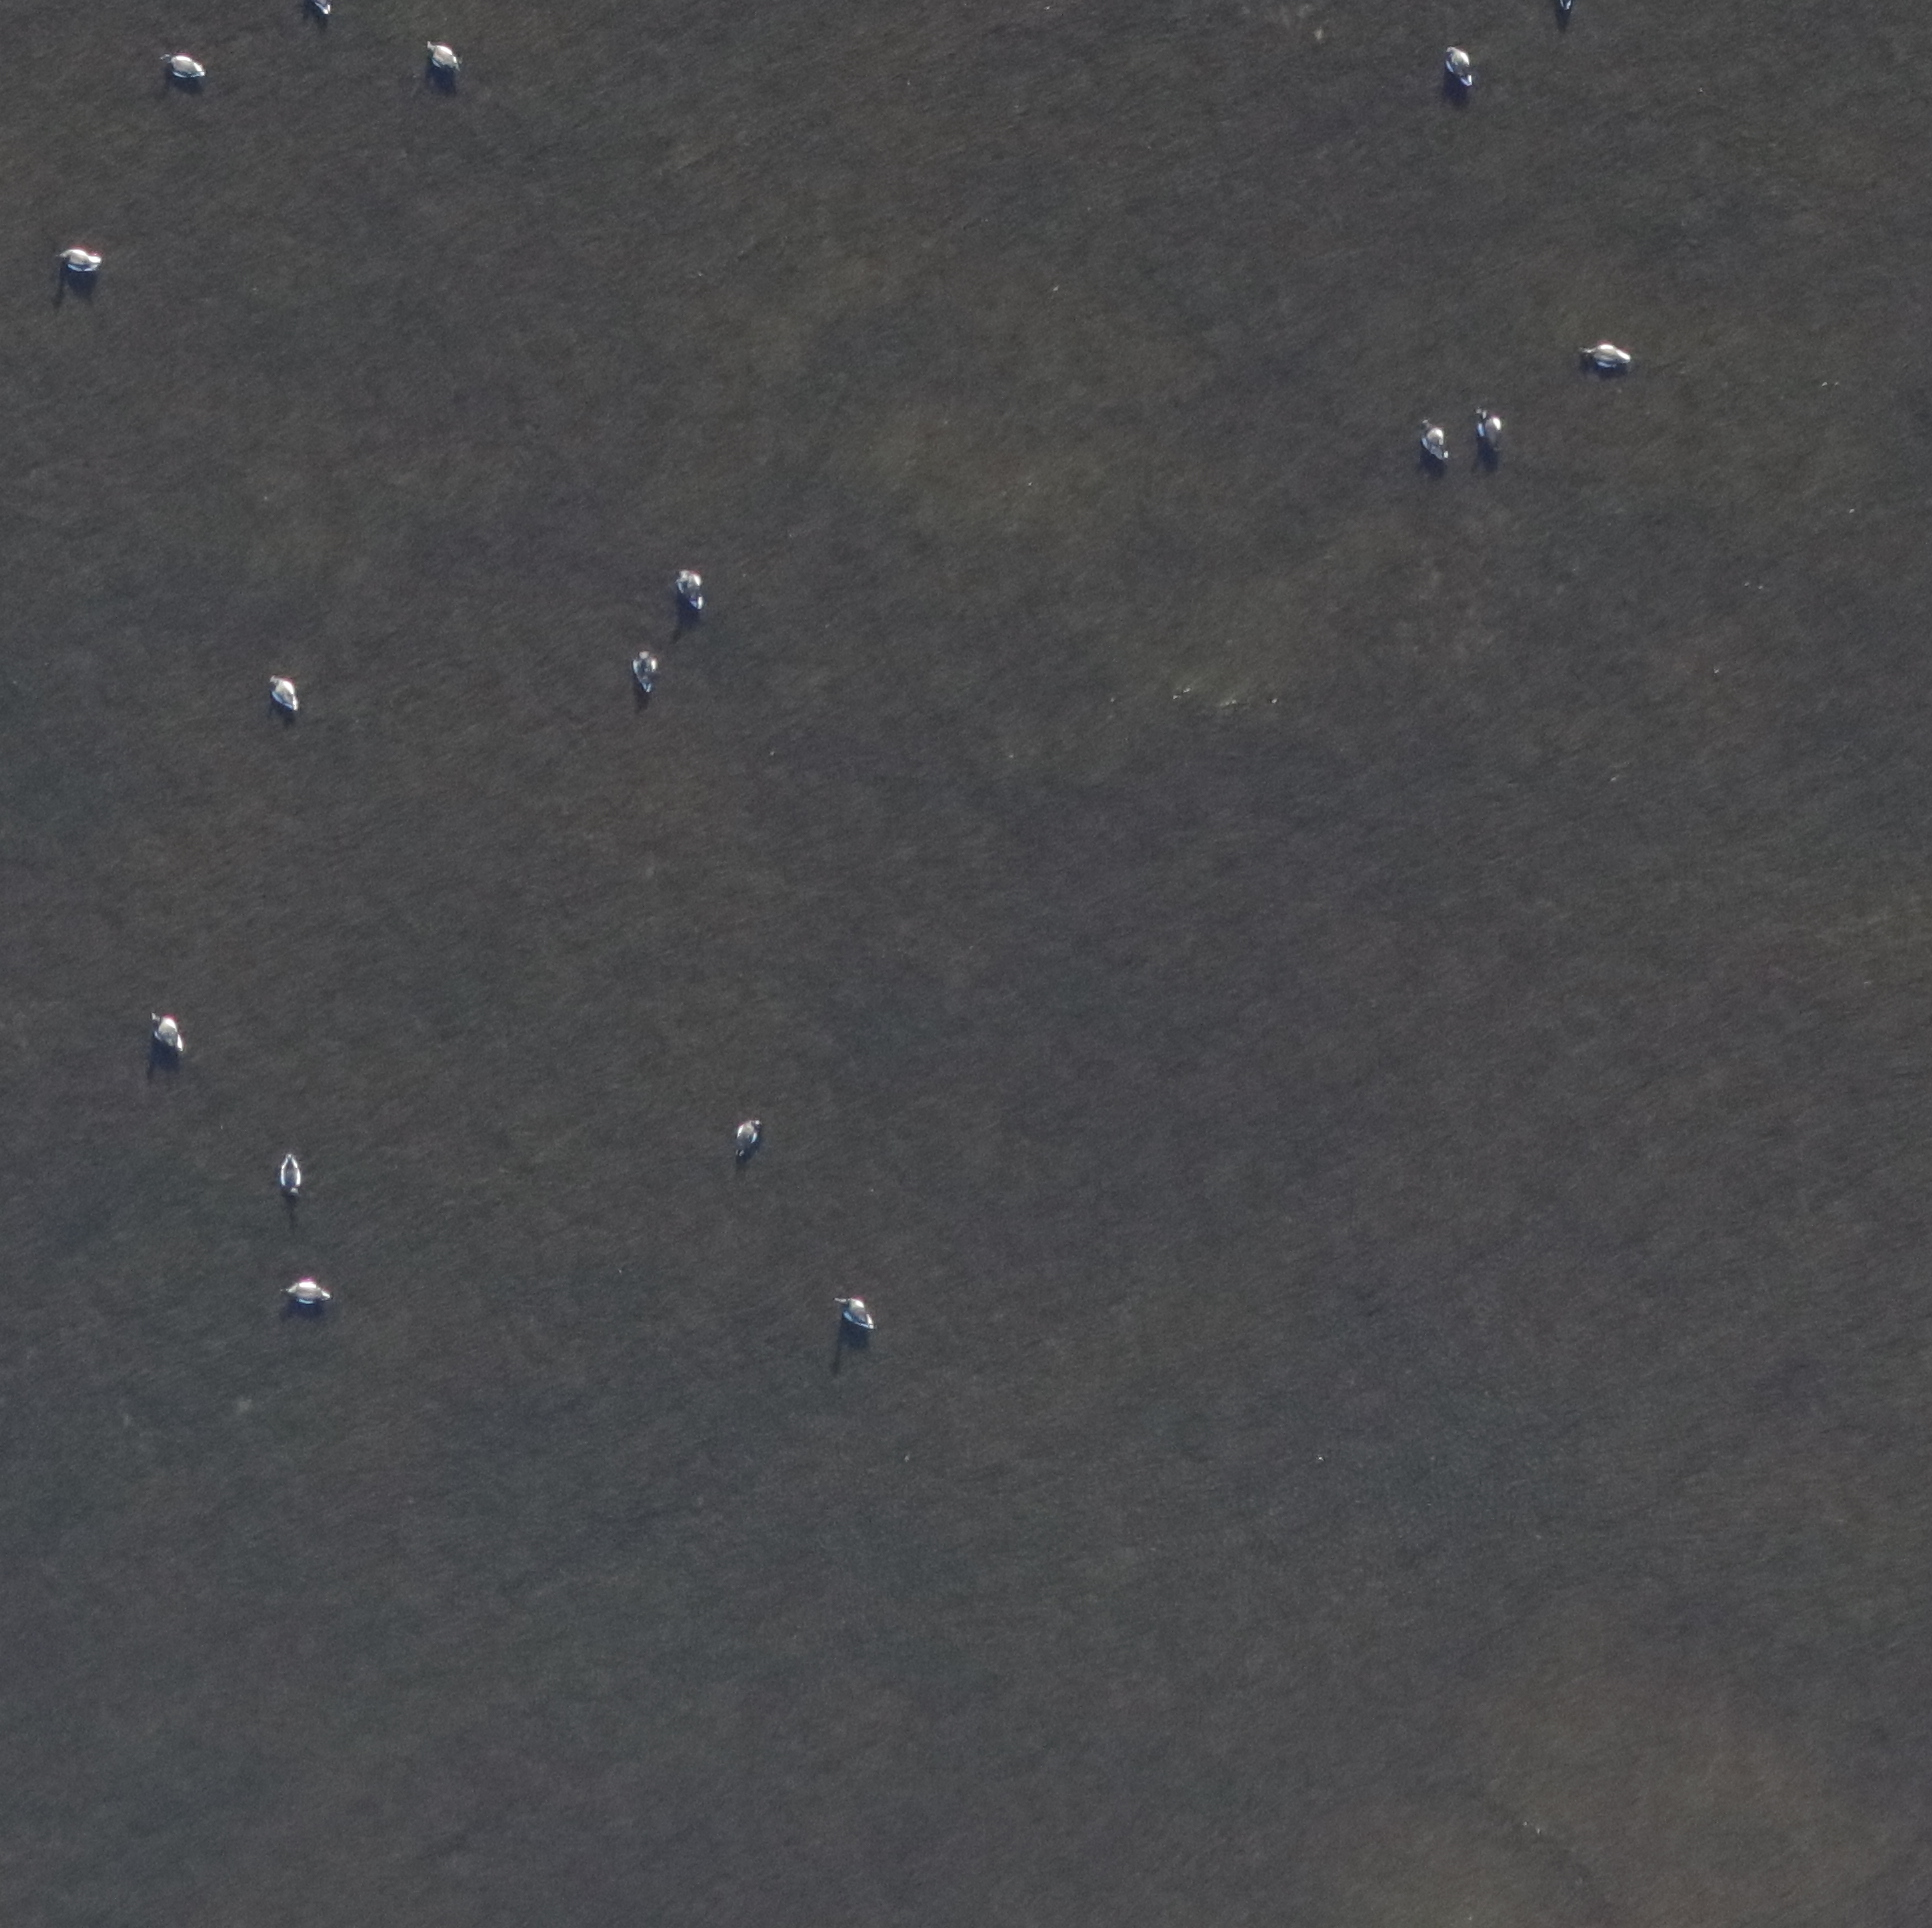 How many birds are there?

15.